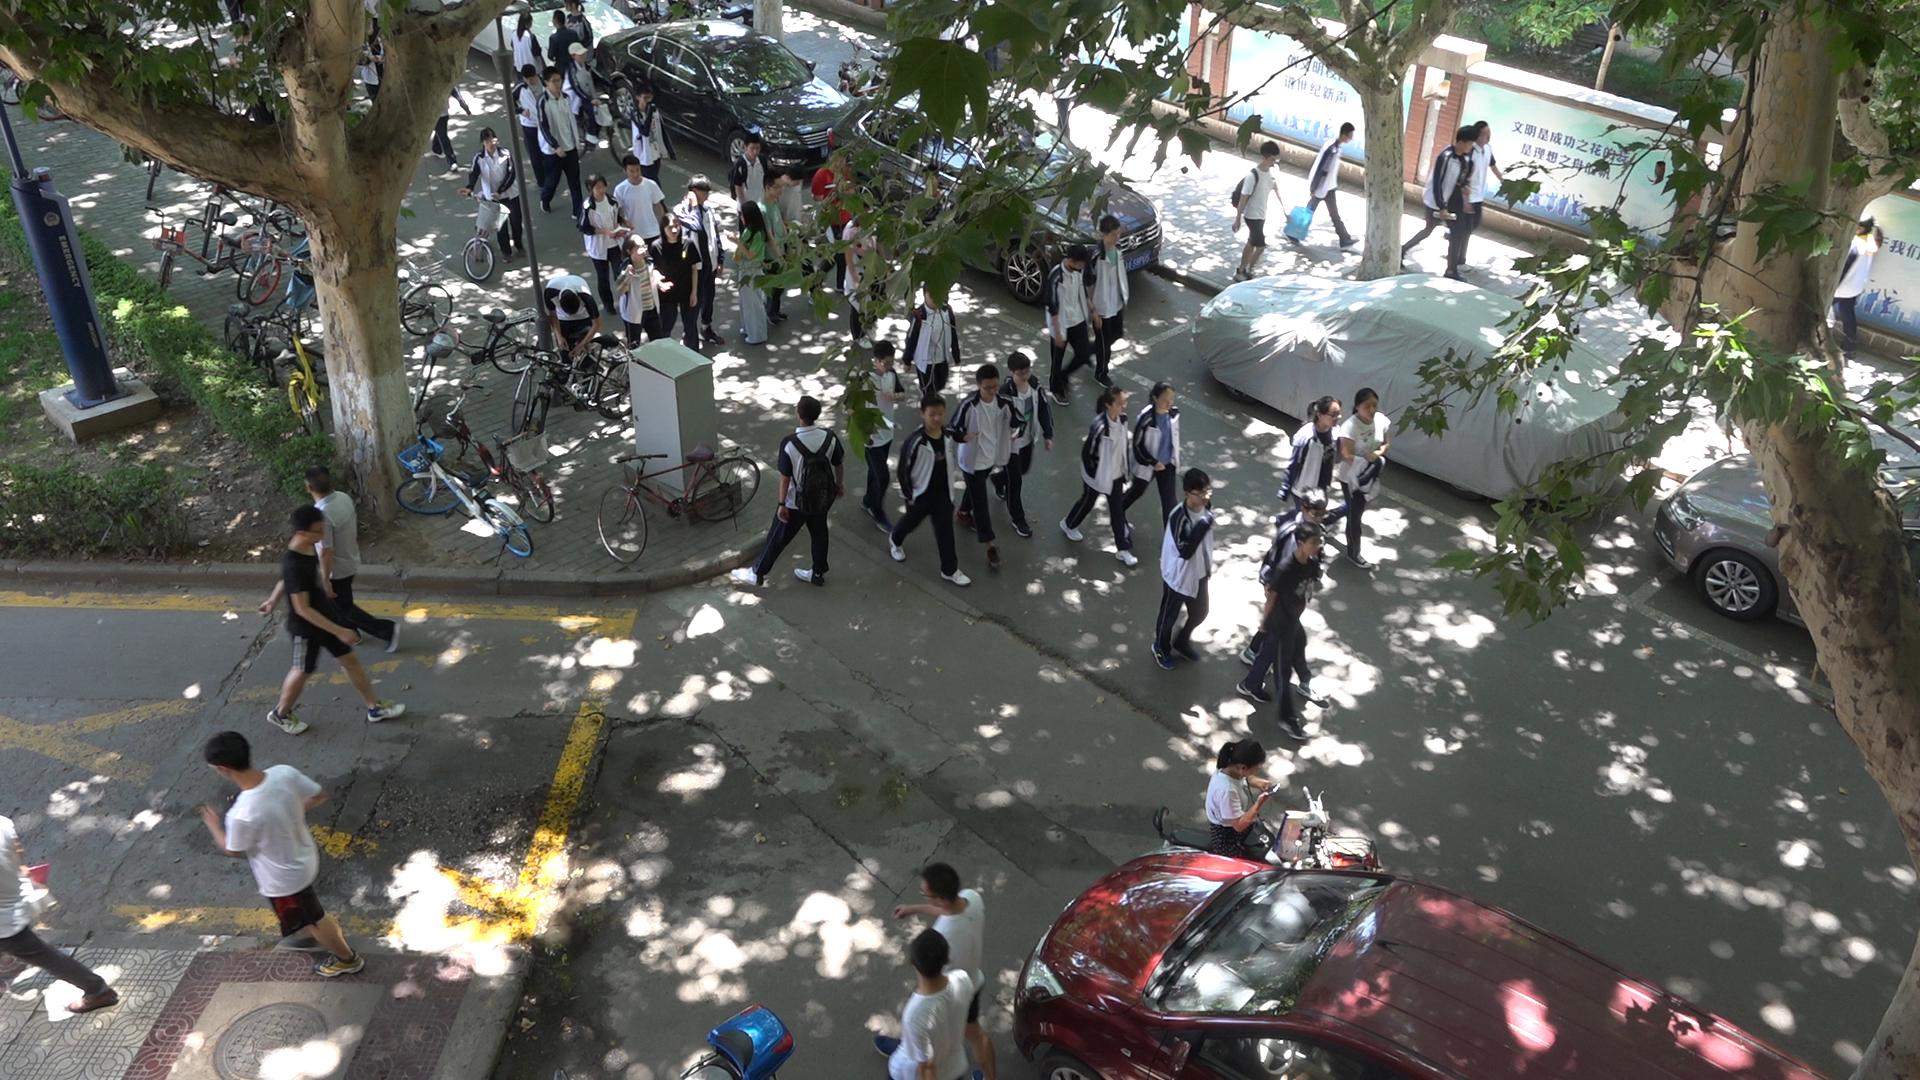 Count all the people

47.